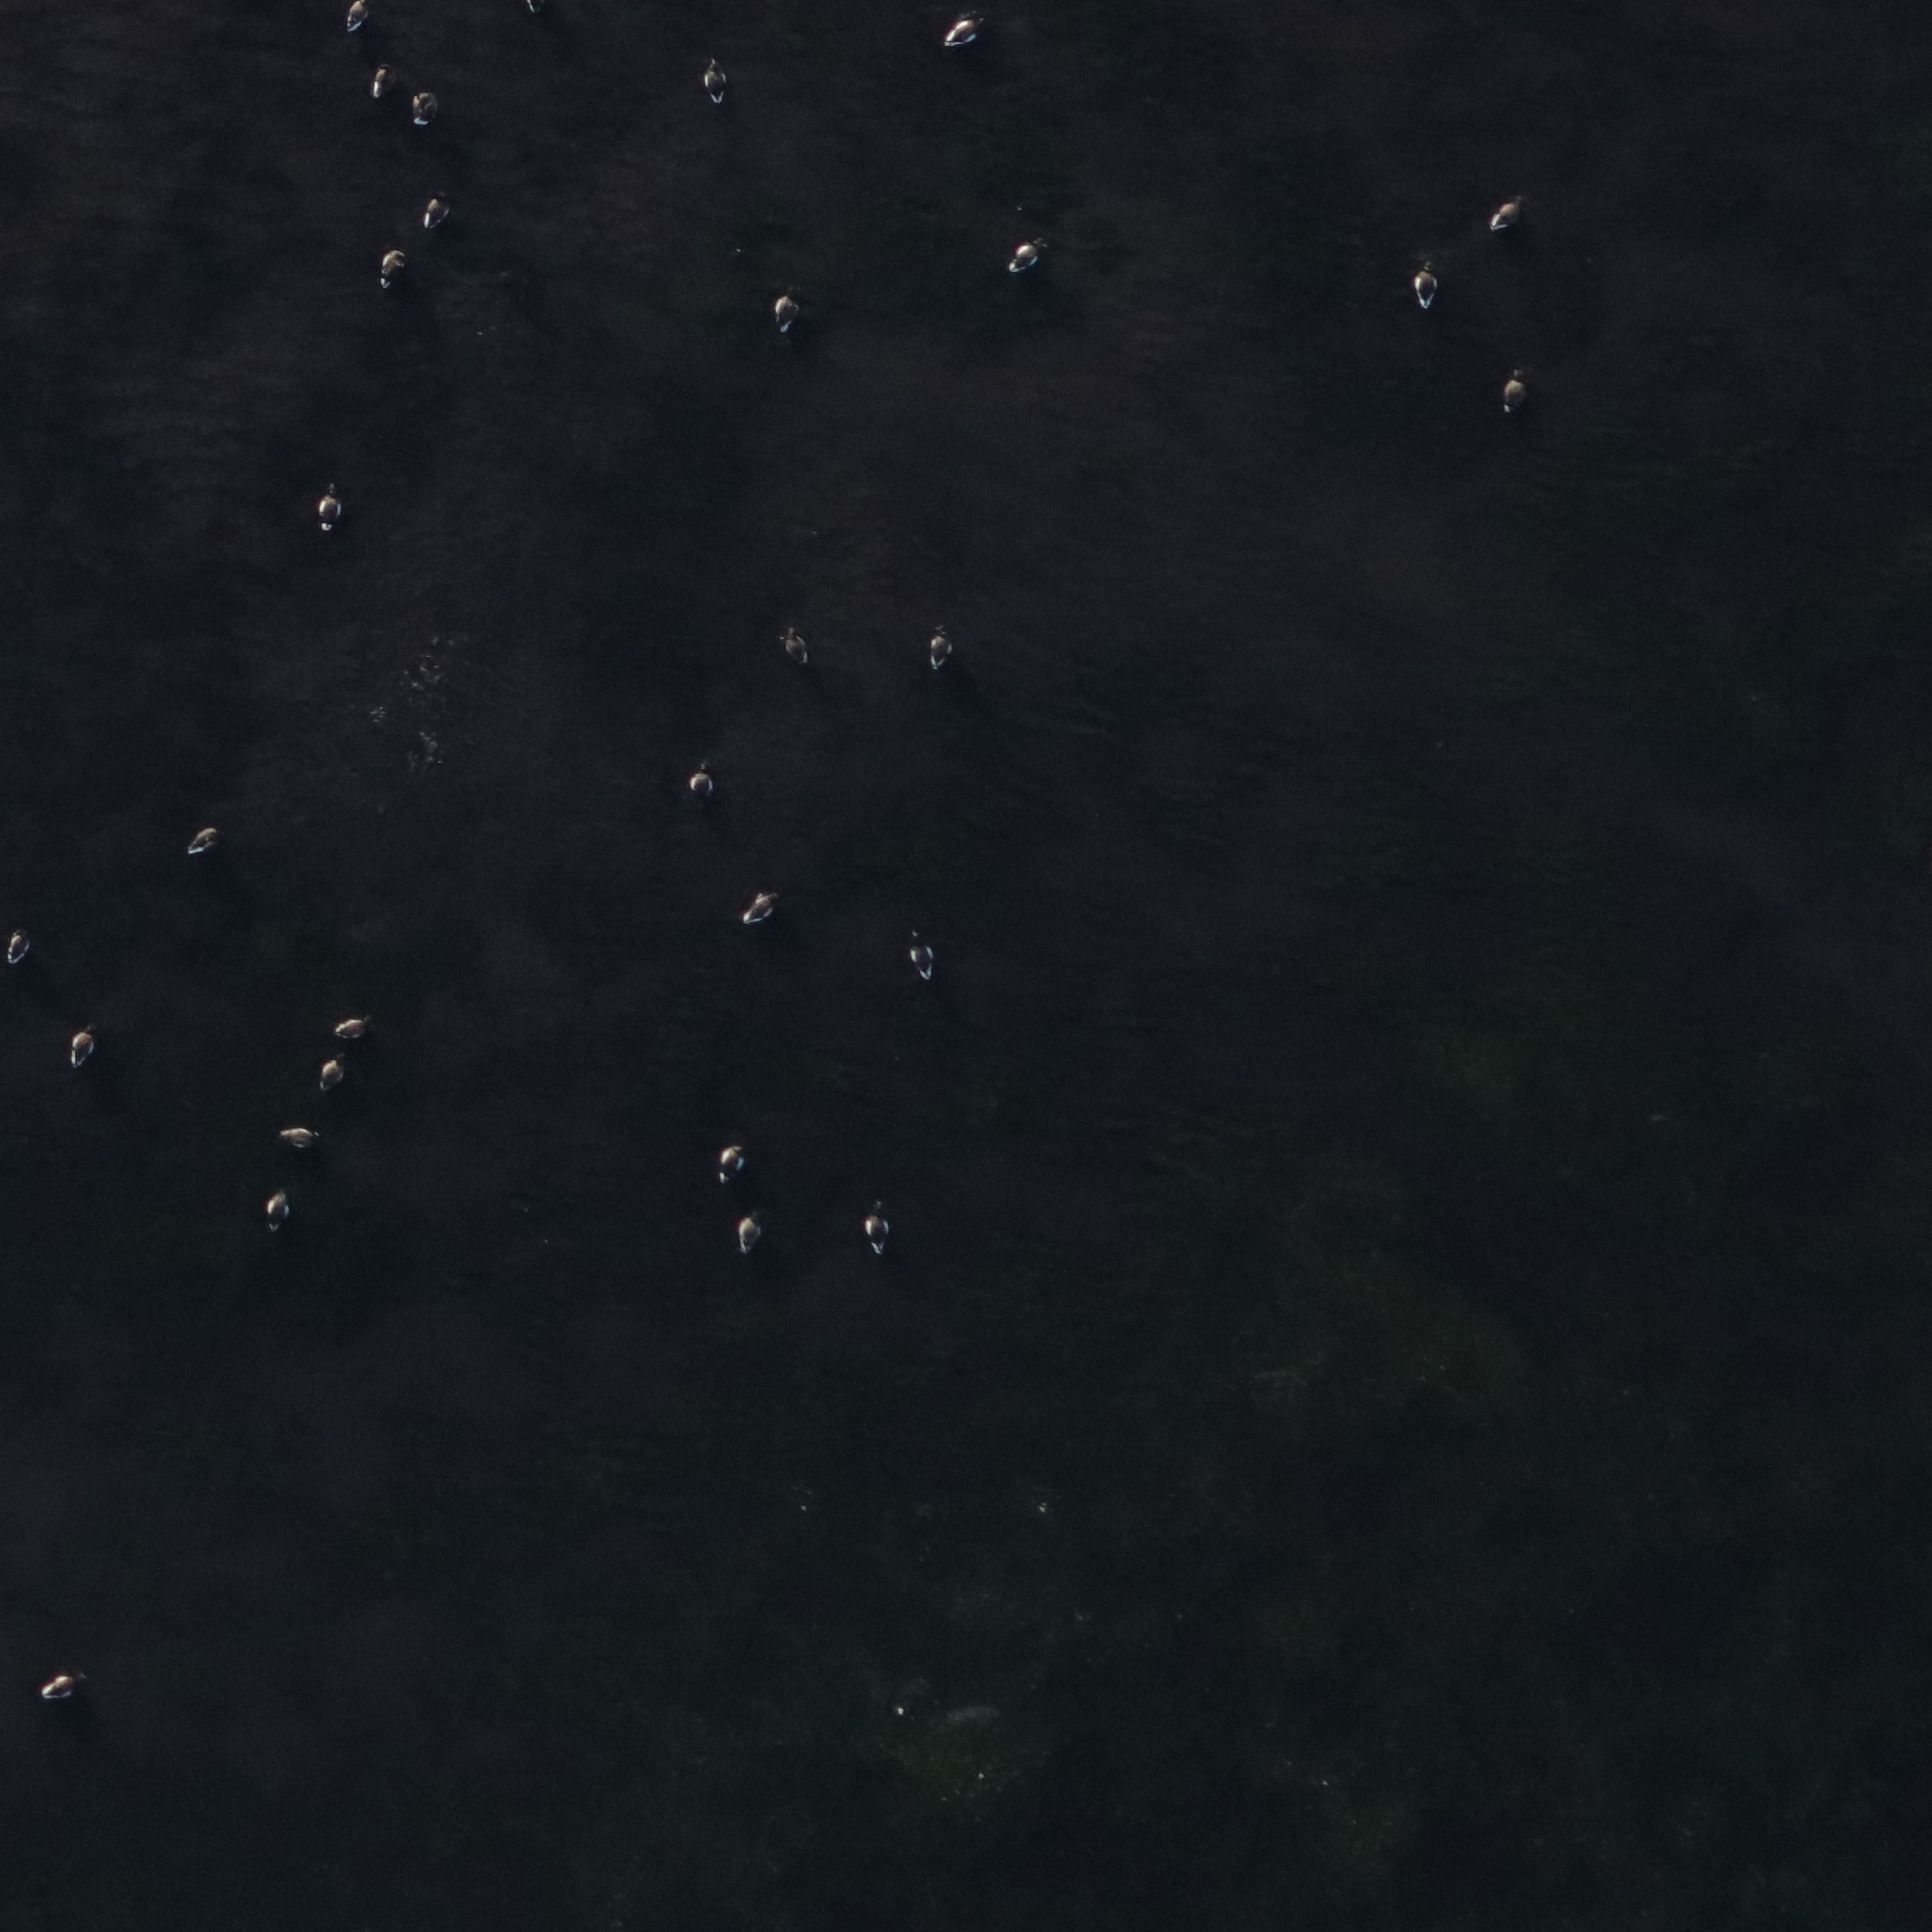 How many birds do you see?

29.